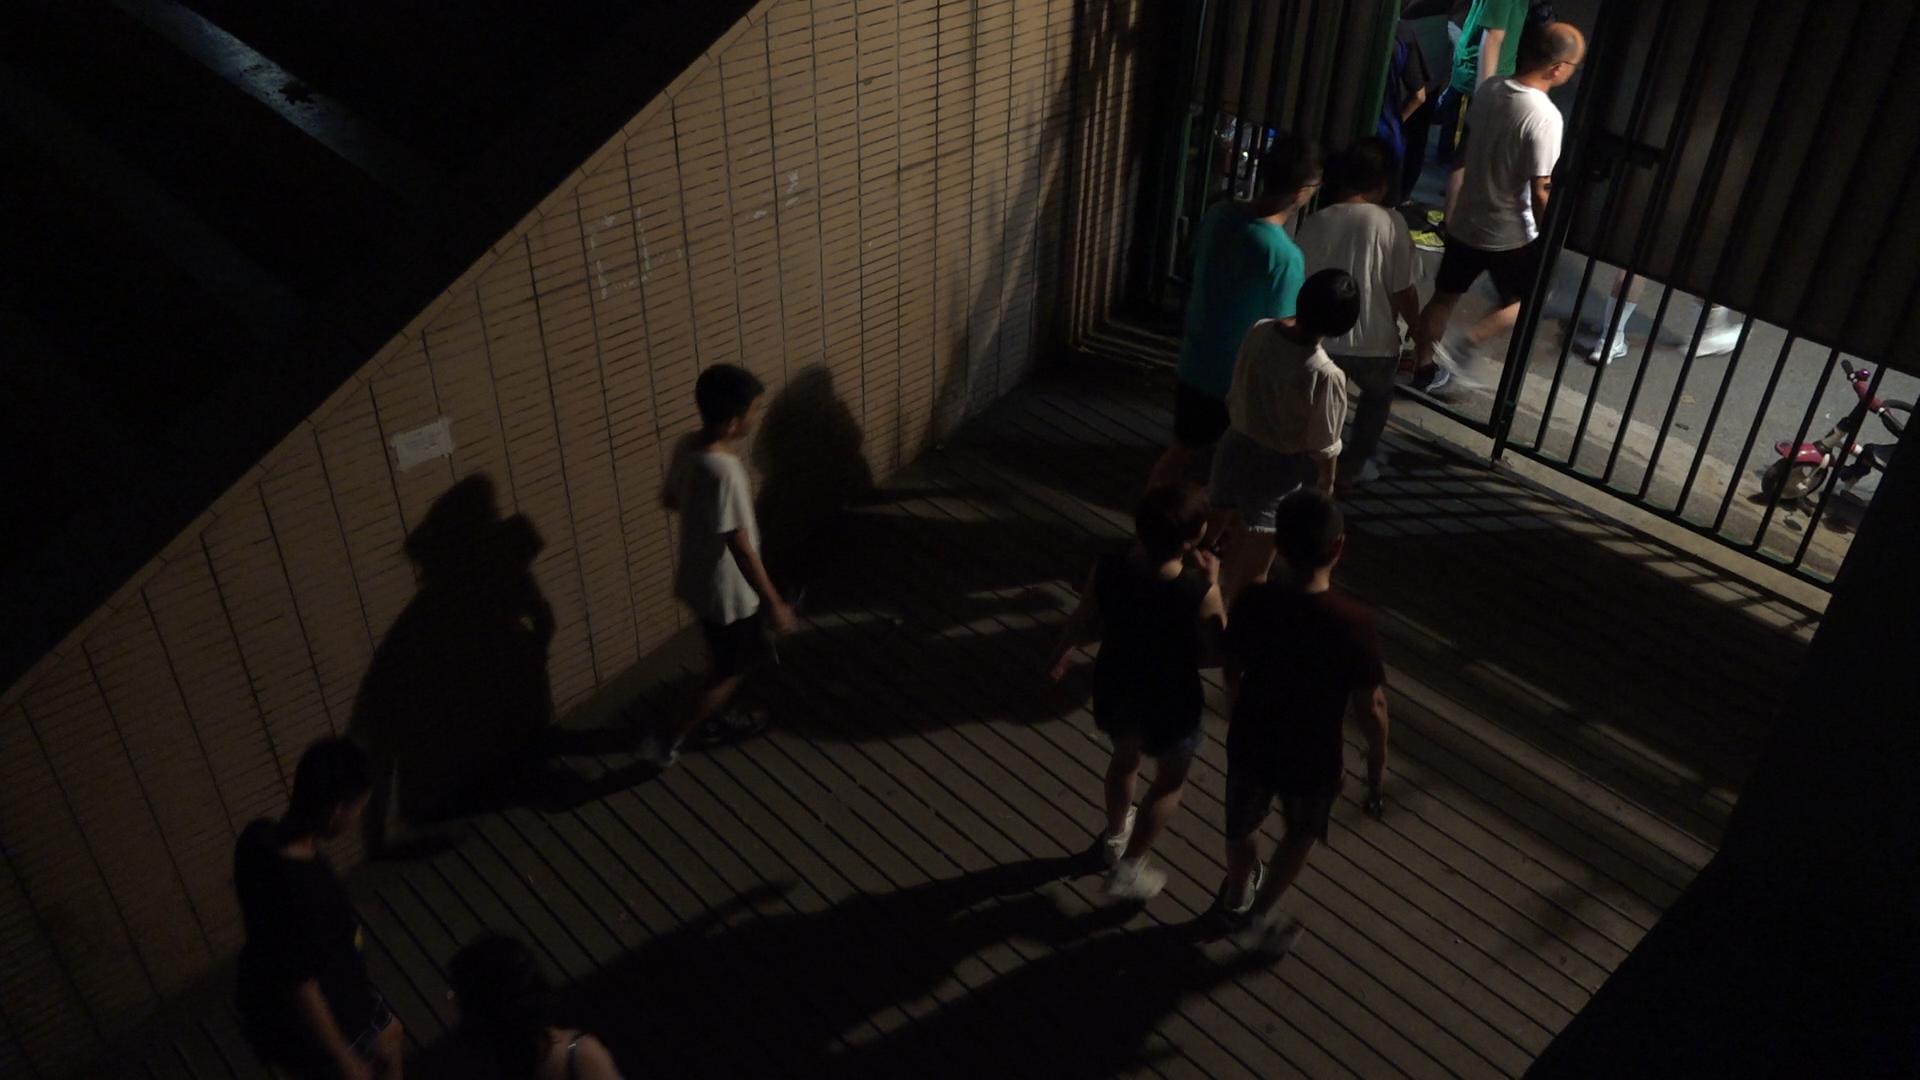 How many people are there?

9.